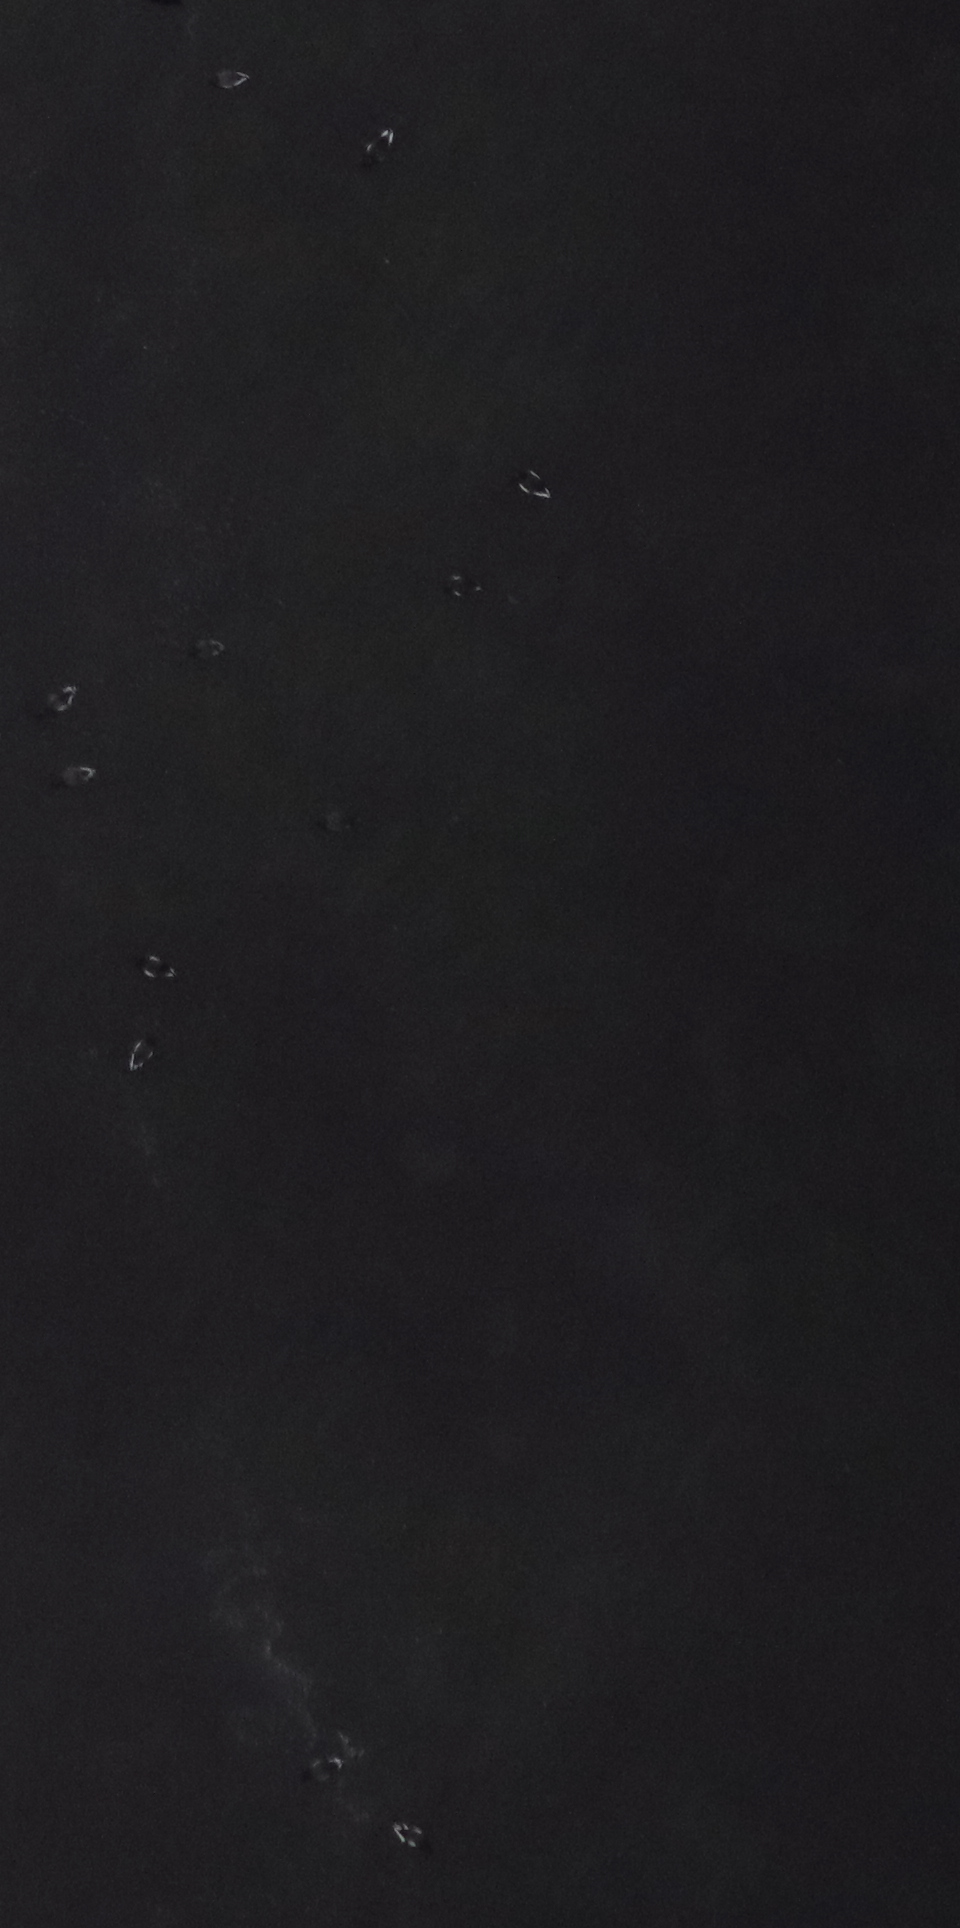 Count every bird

12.